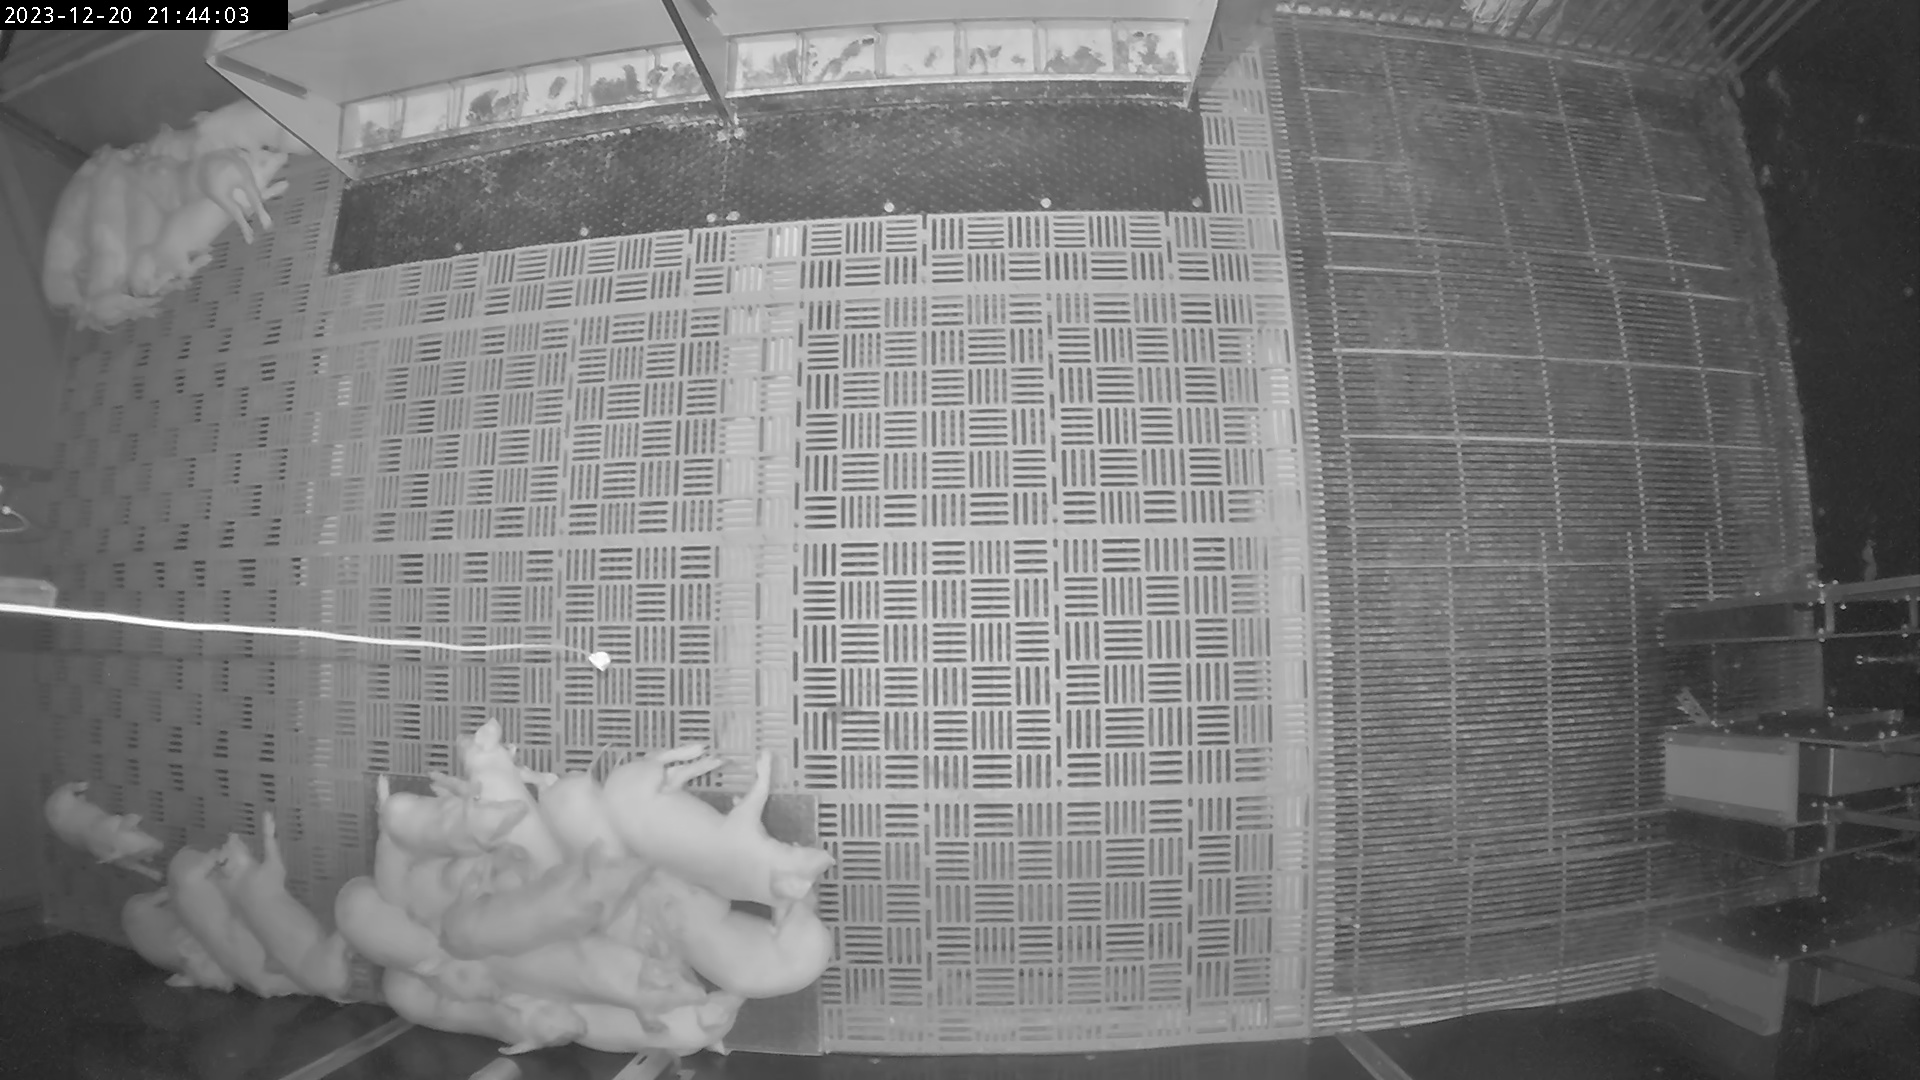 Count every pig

23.